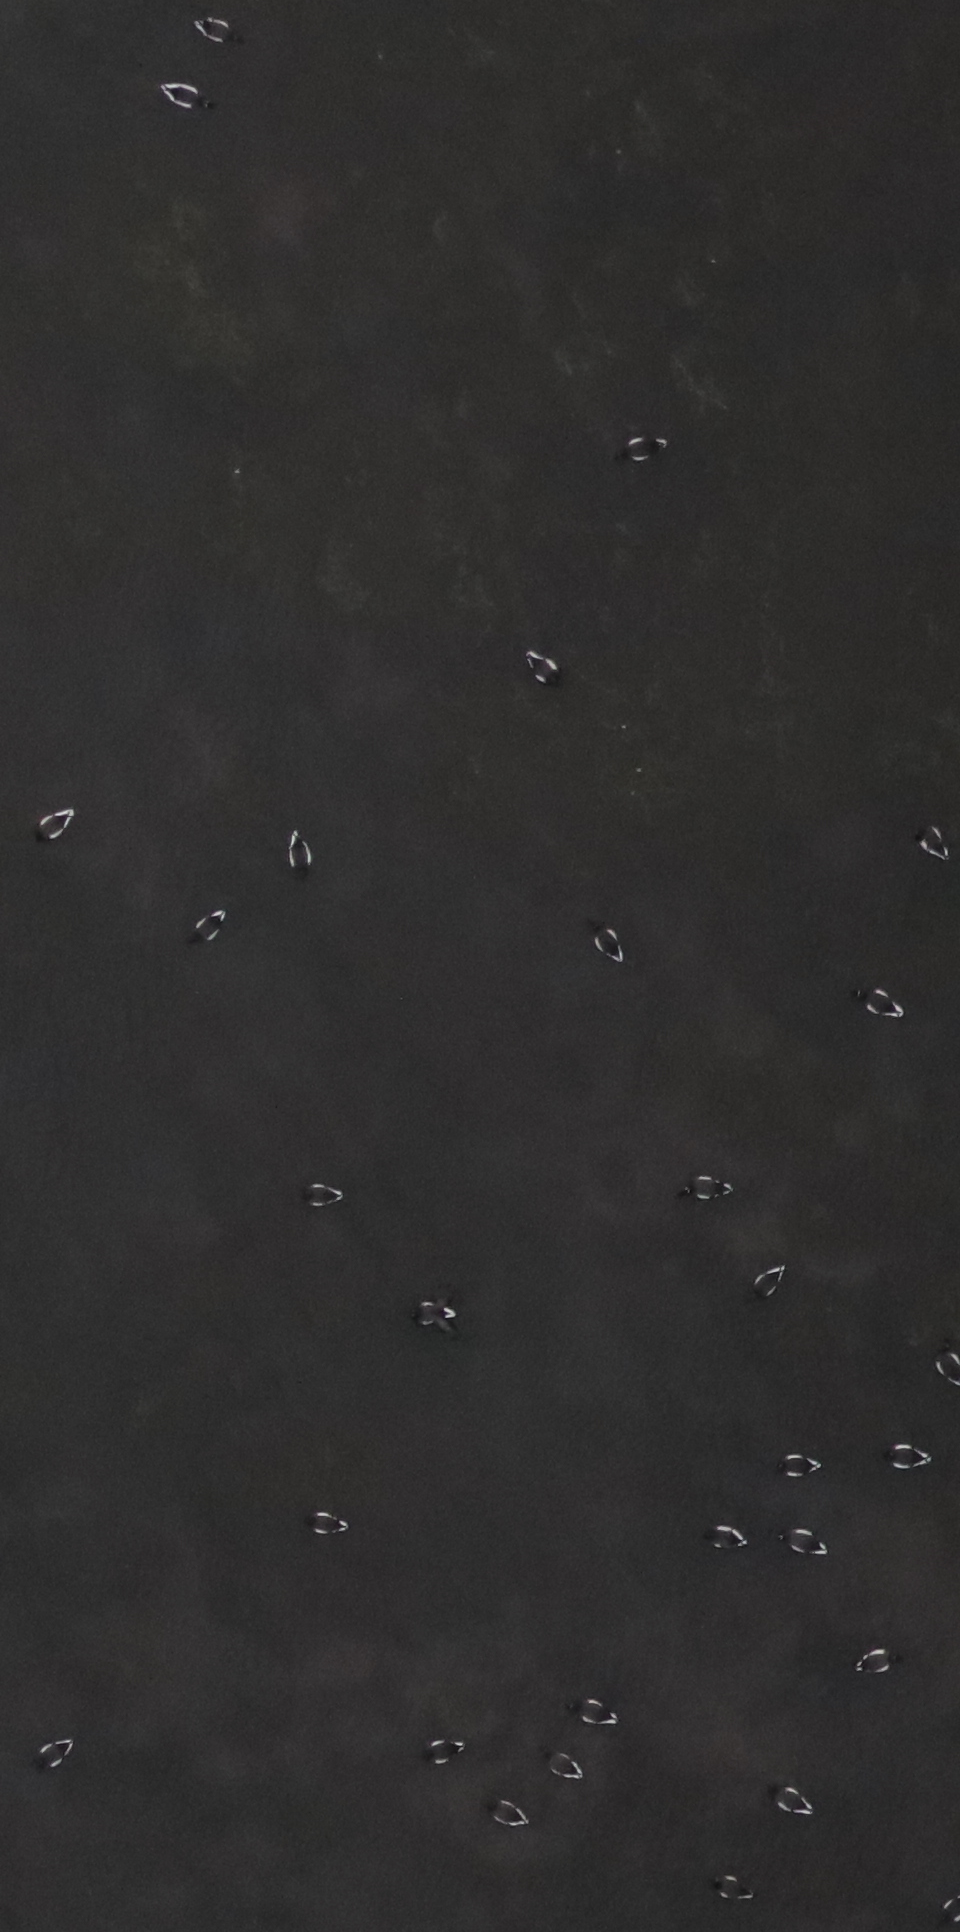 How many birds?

29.